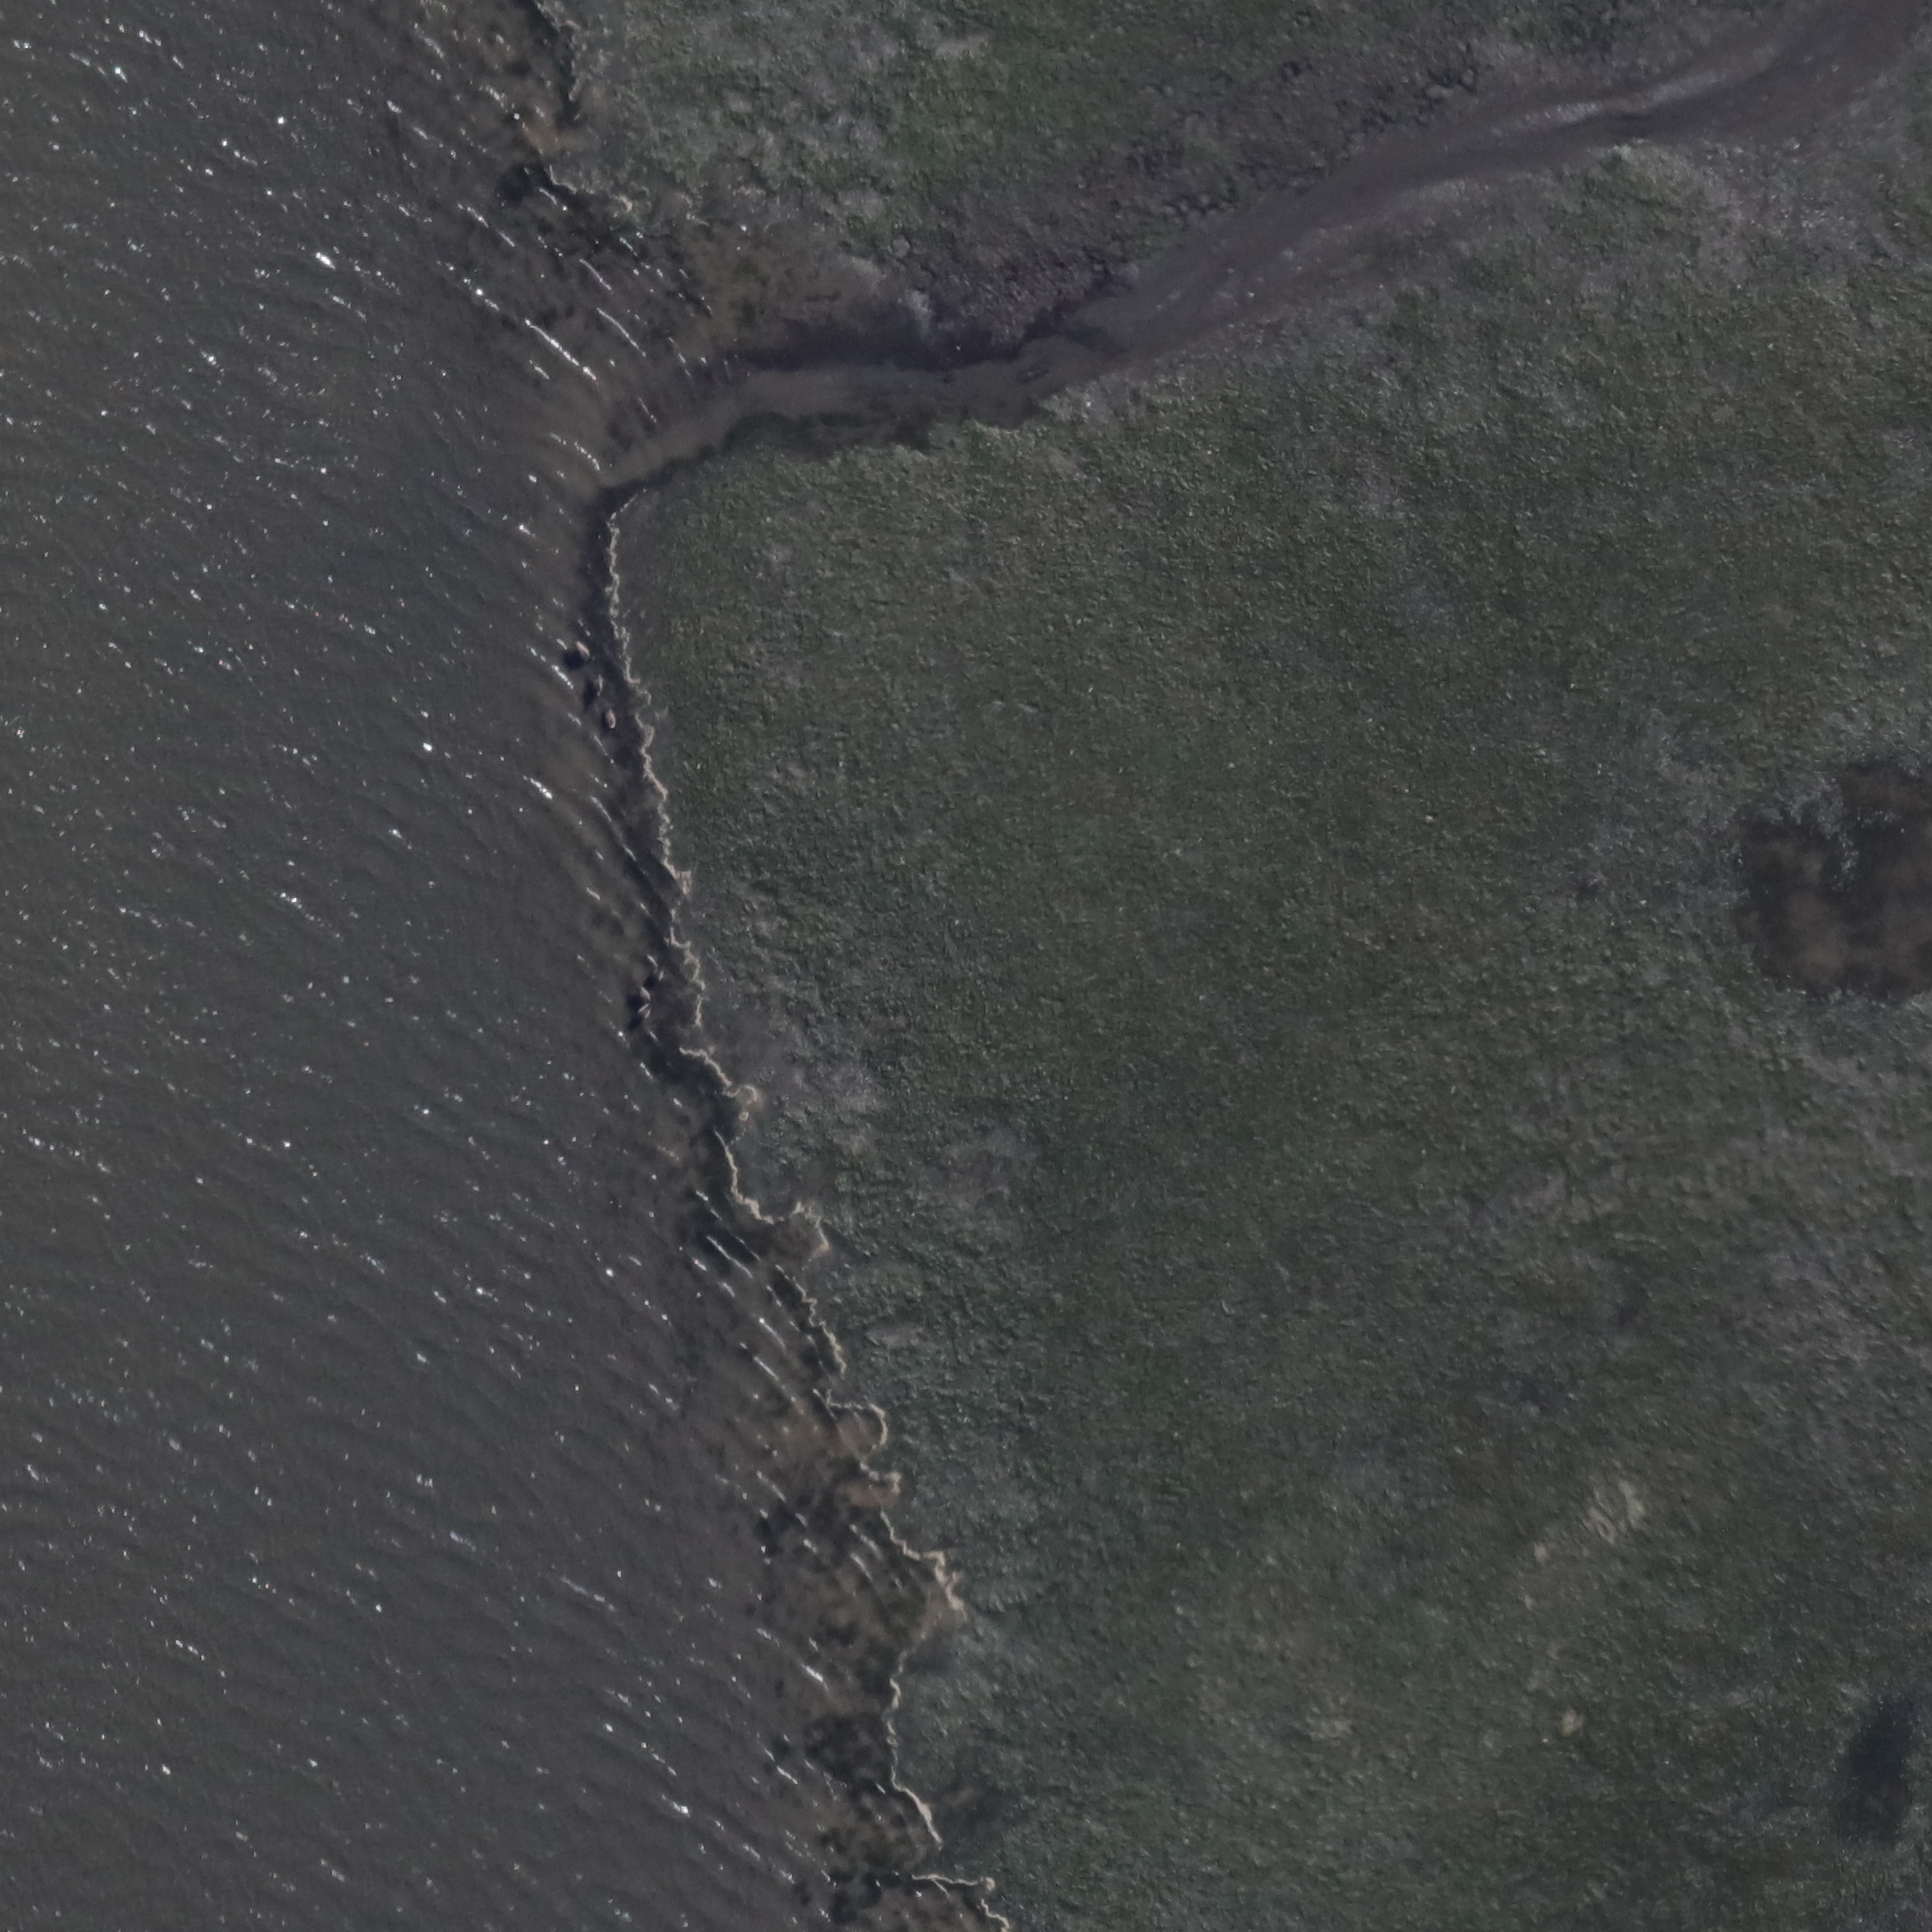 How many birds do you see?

6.